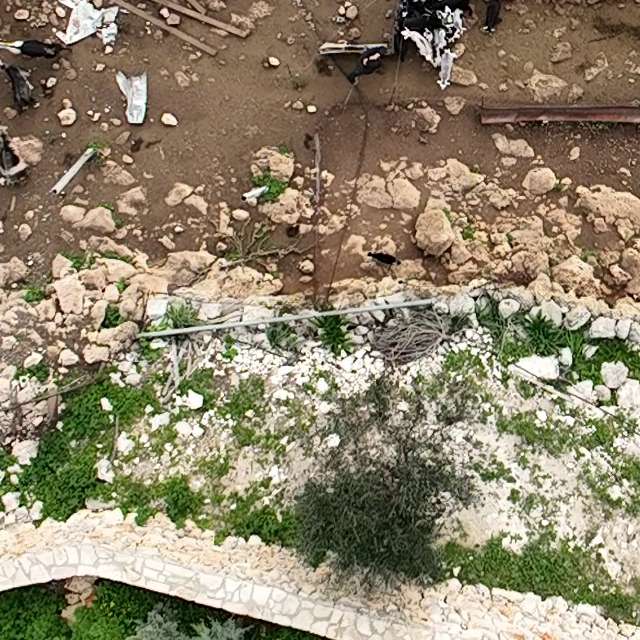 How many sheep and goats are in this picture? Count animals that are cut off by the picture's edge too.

16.